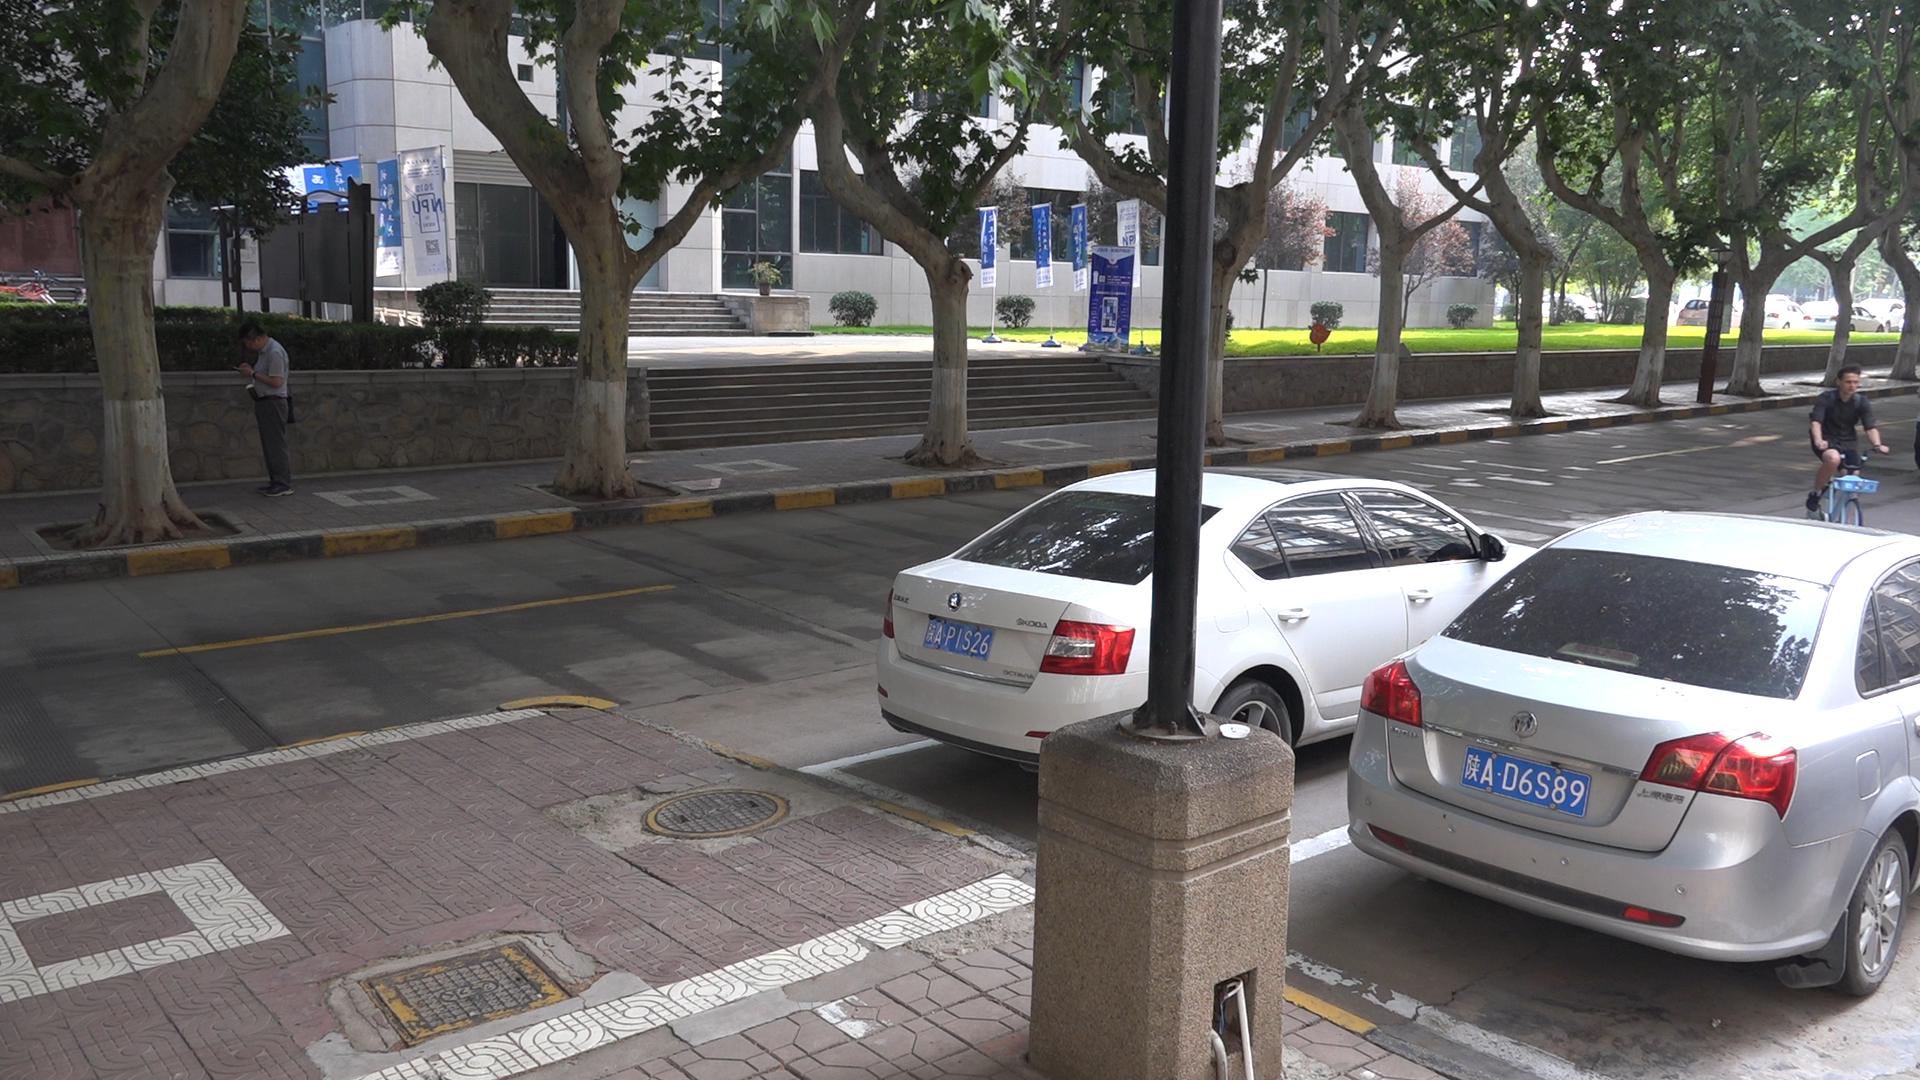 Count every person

2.